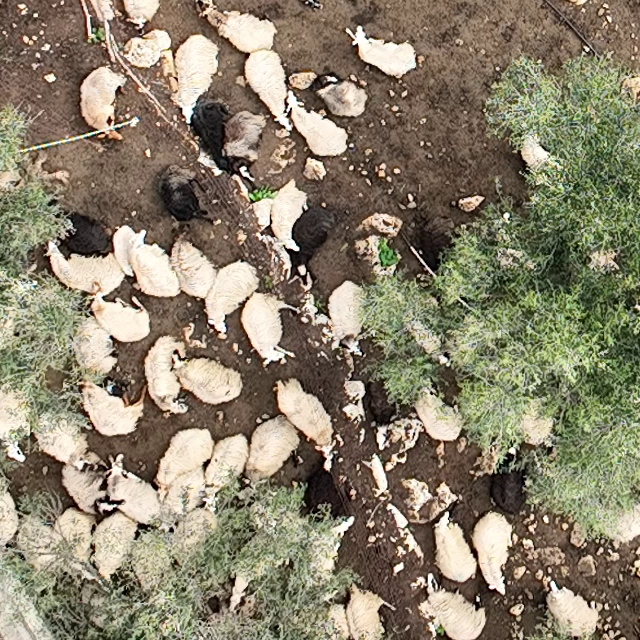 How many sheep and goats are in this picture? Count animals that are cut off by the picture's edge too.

64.